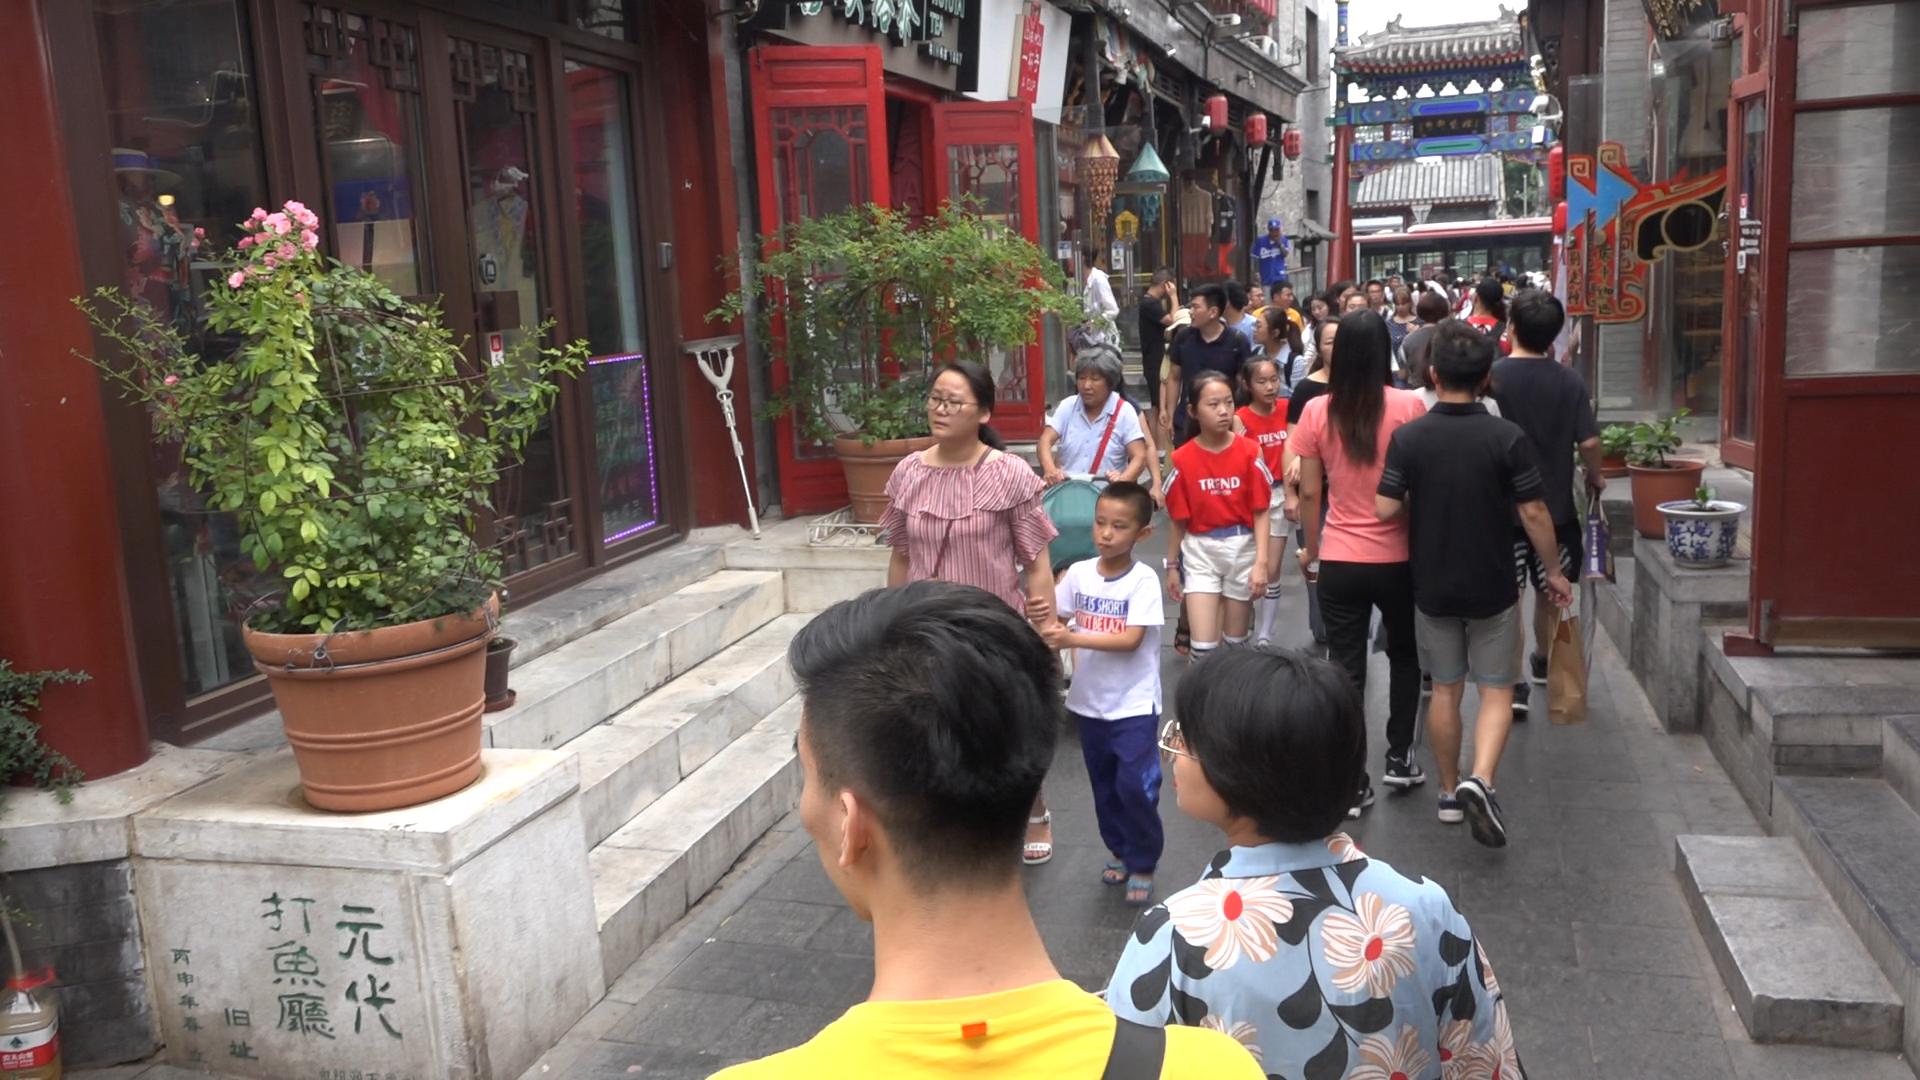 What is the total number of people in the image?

35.